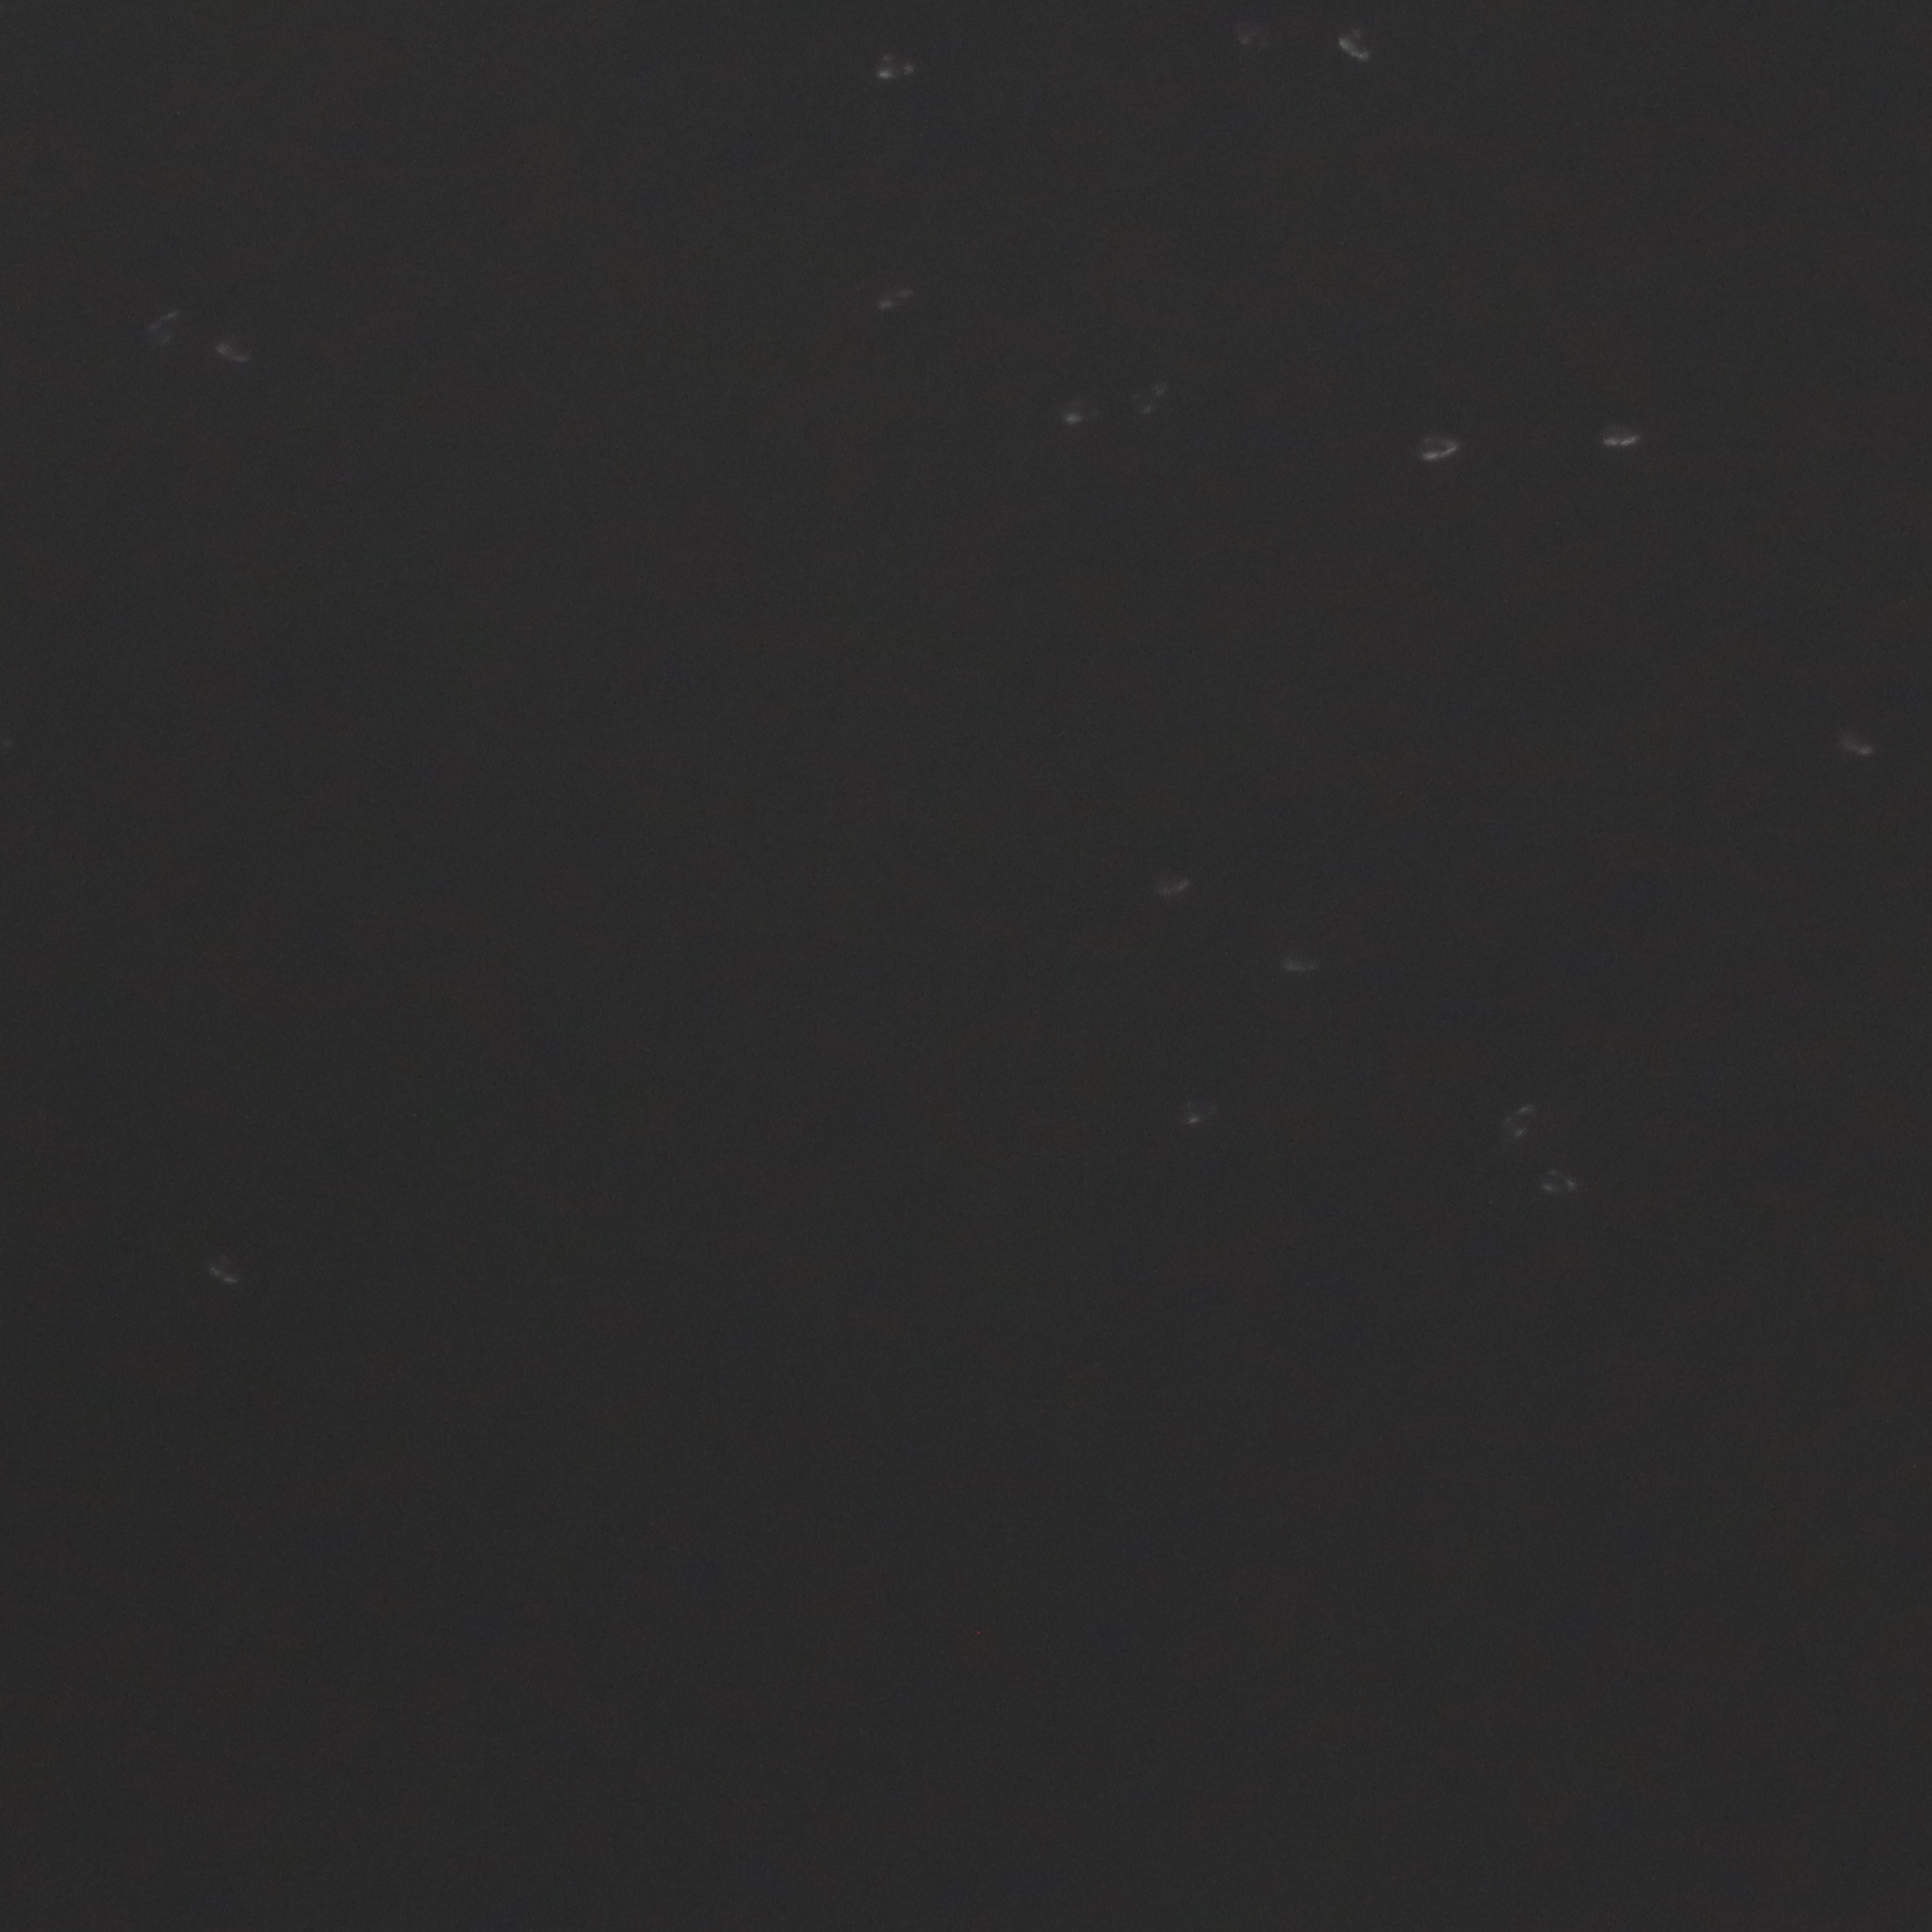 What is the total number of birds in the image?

17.